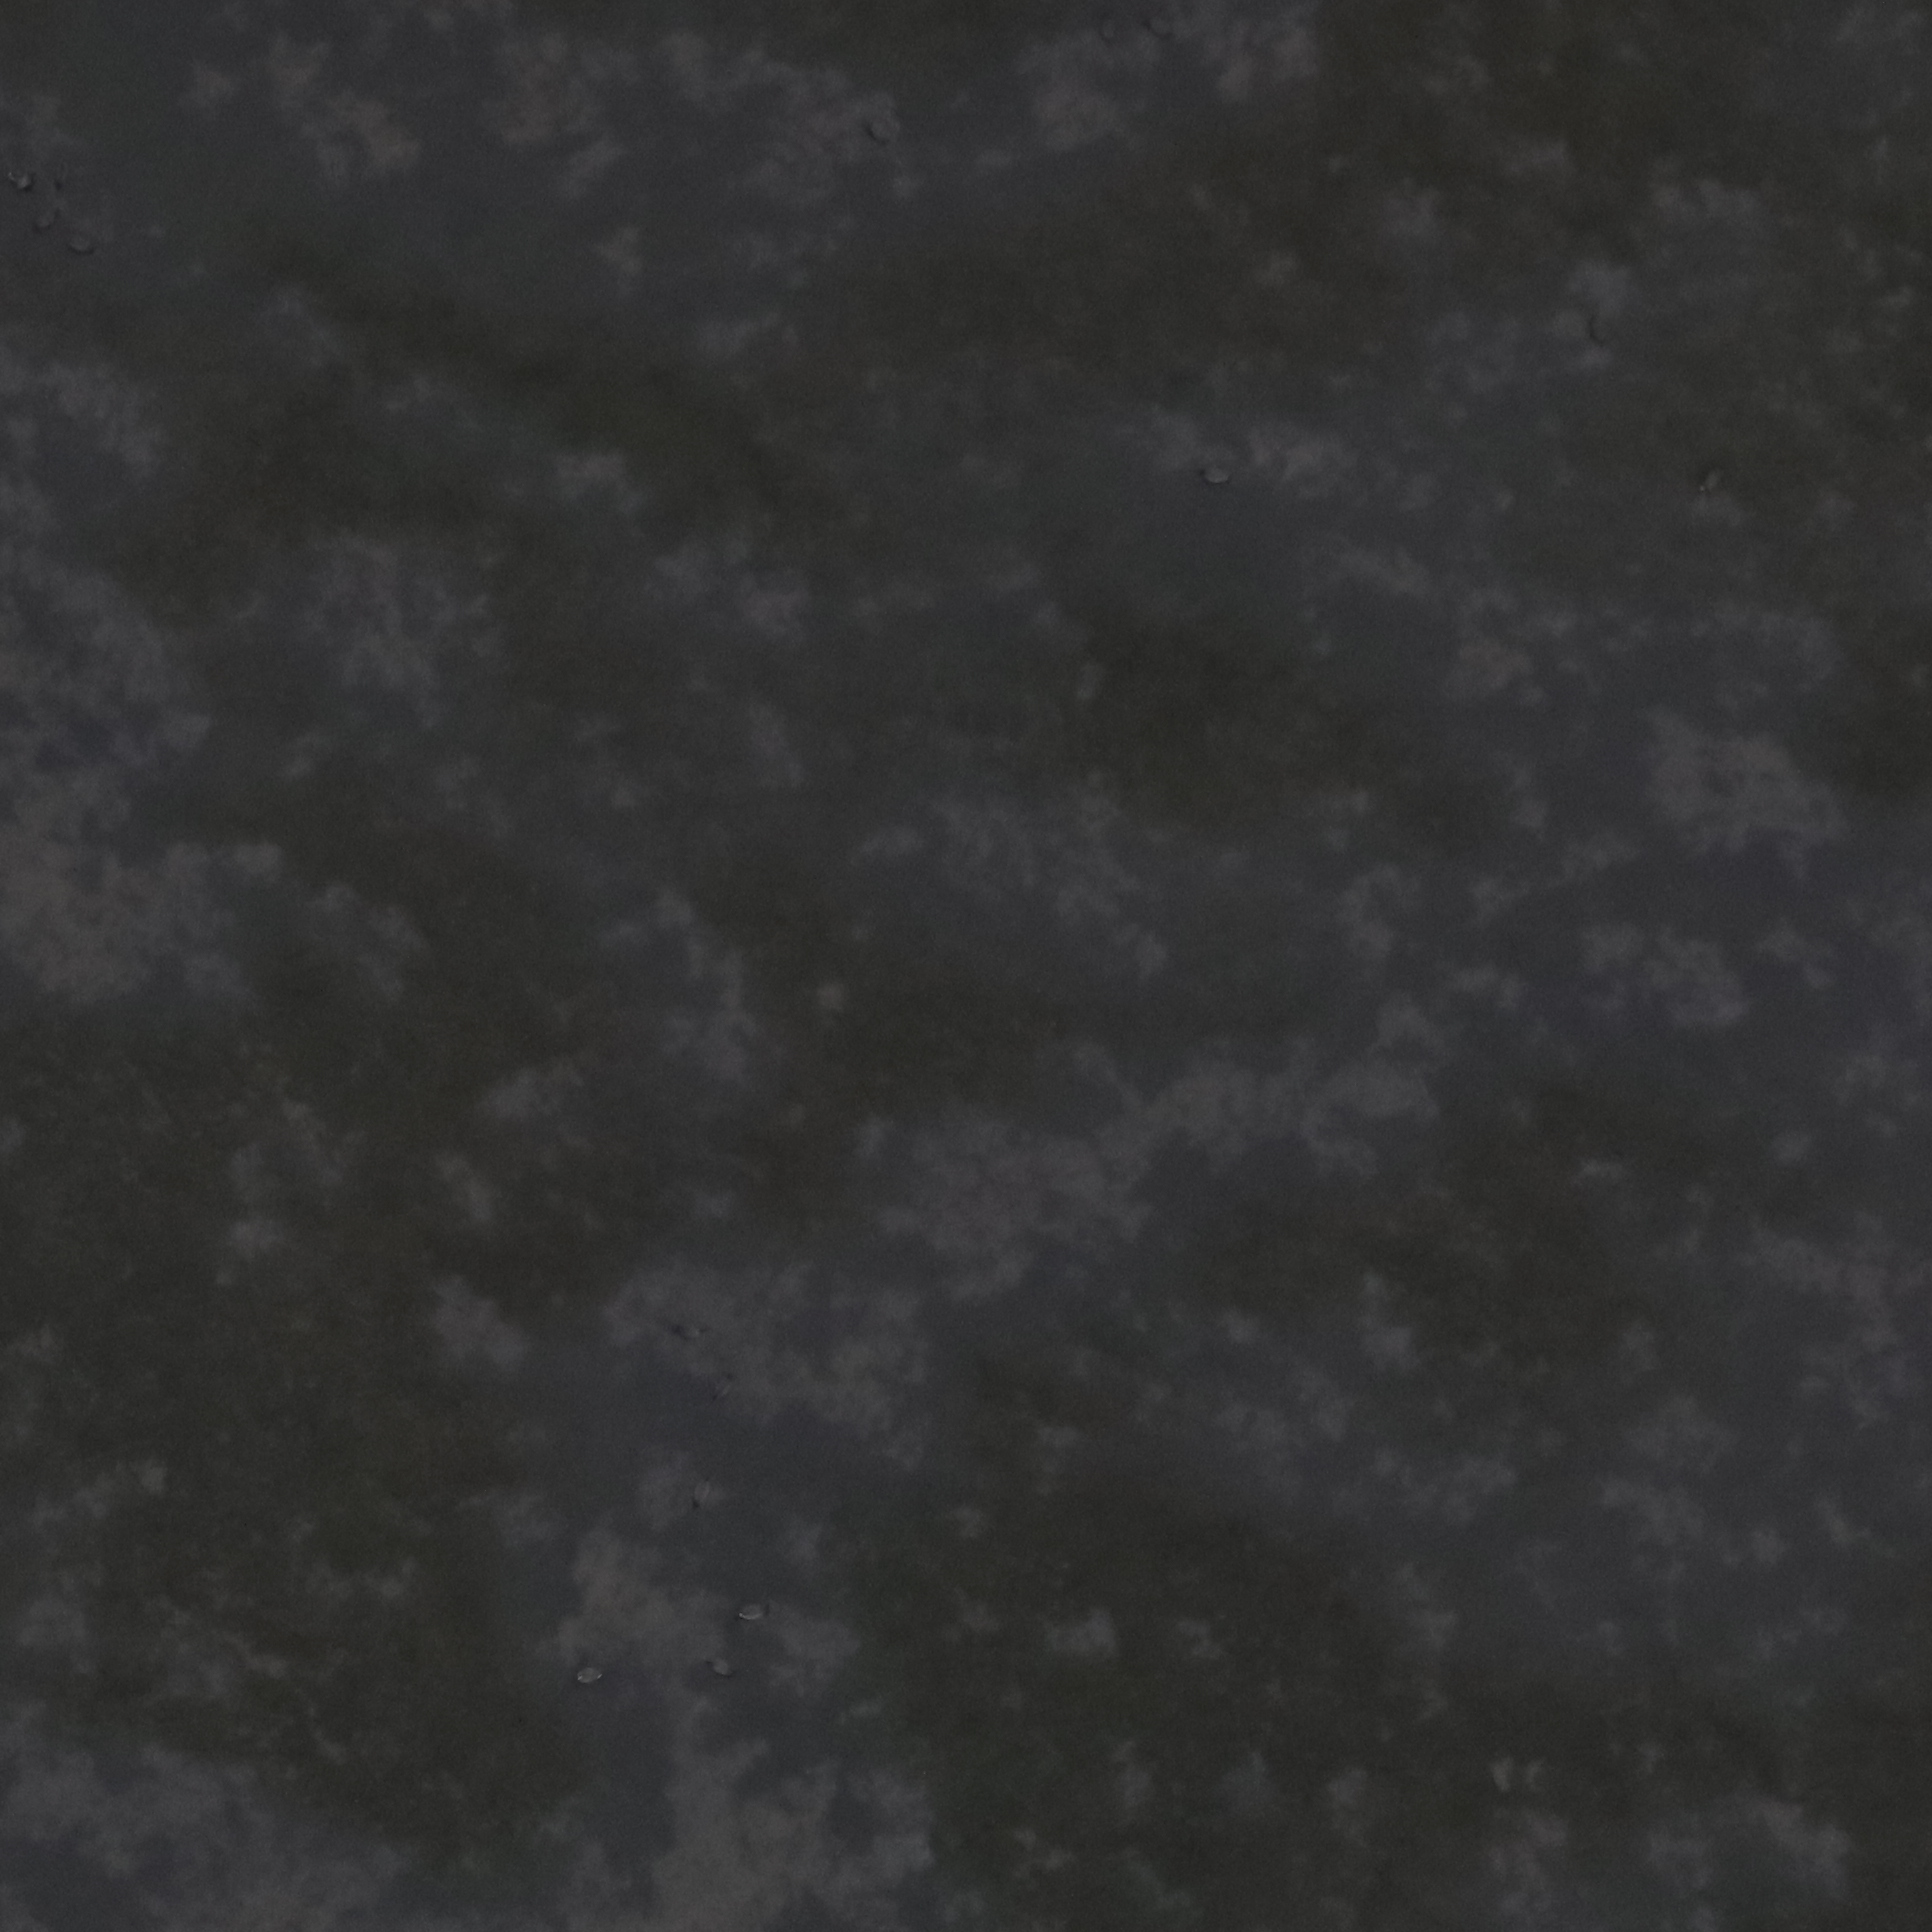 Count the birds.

15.